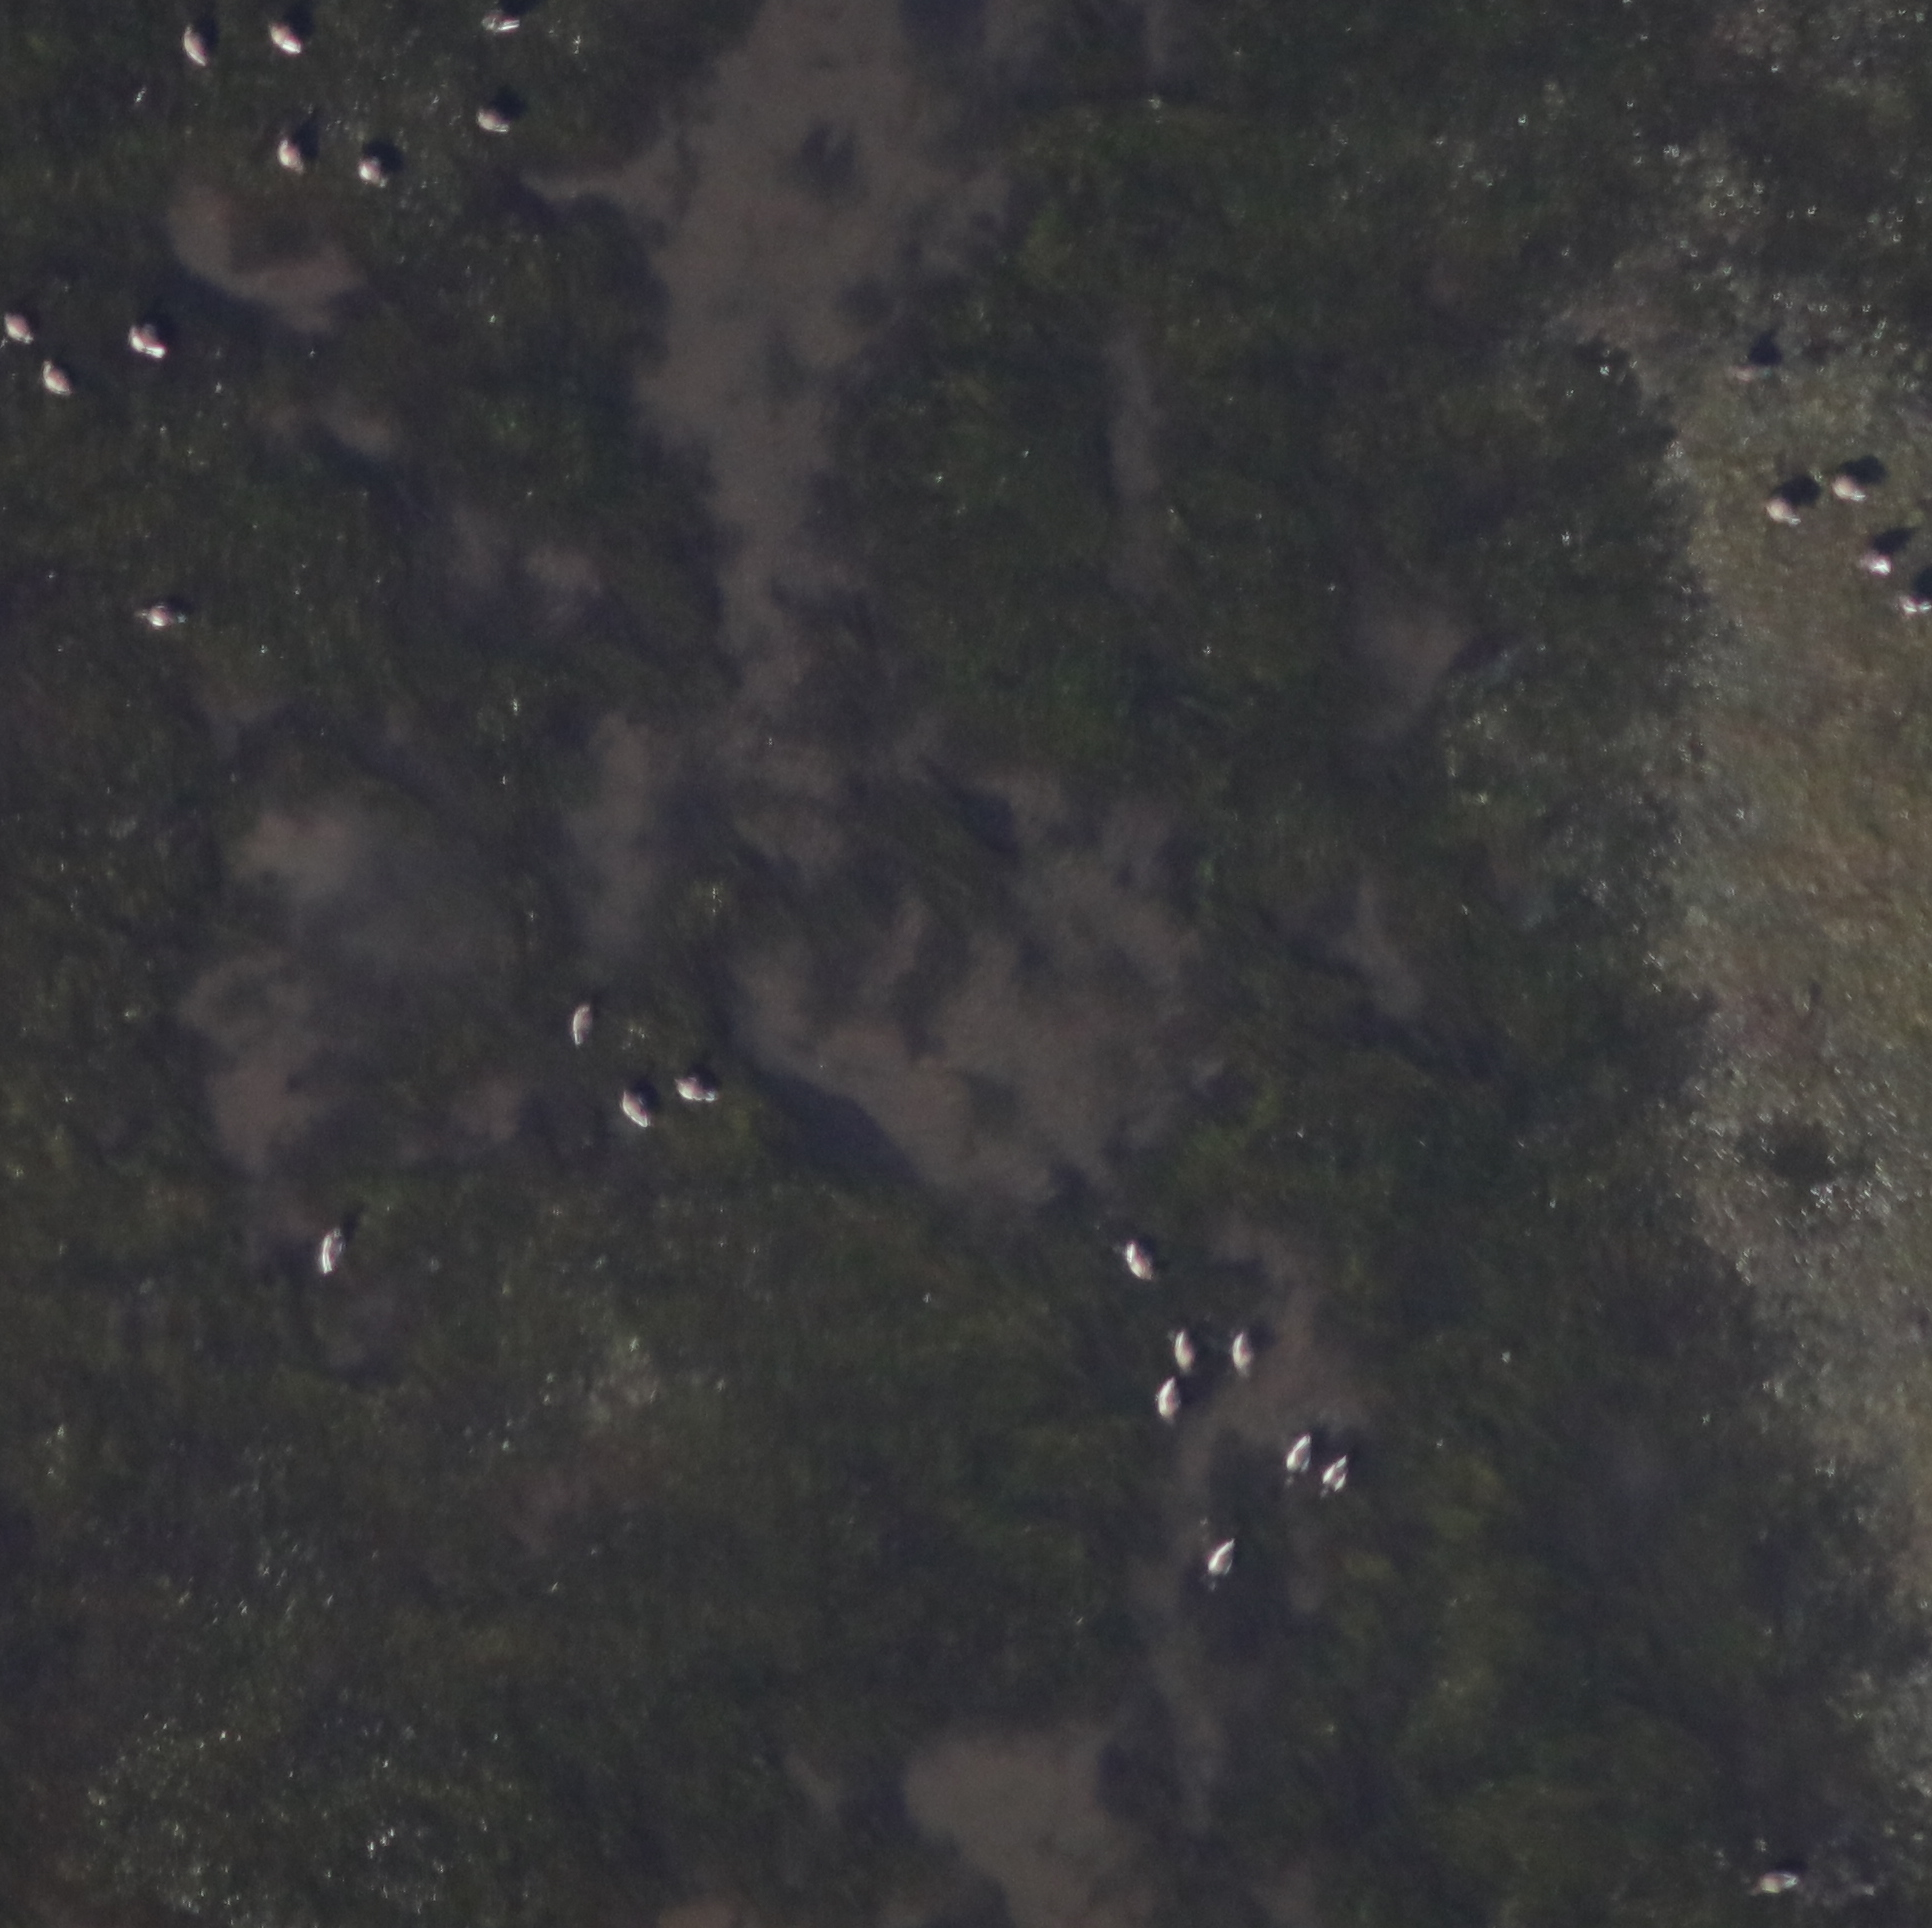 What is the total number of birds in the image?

26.